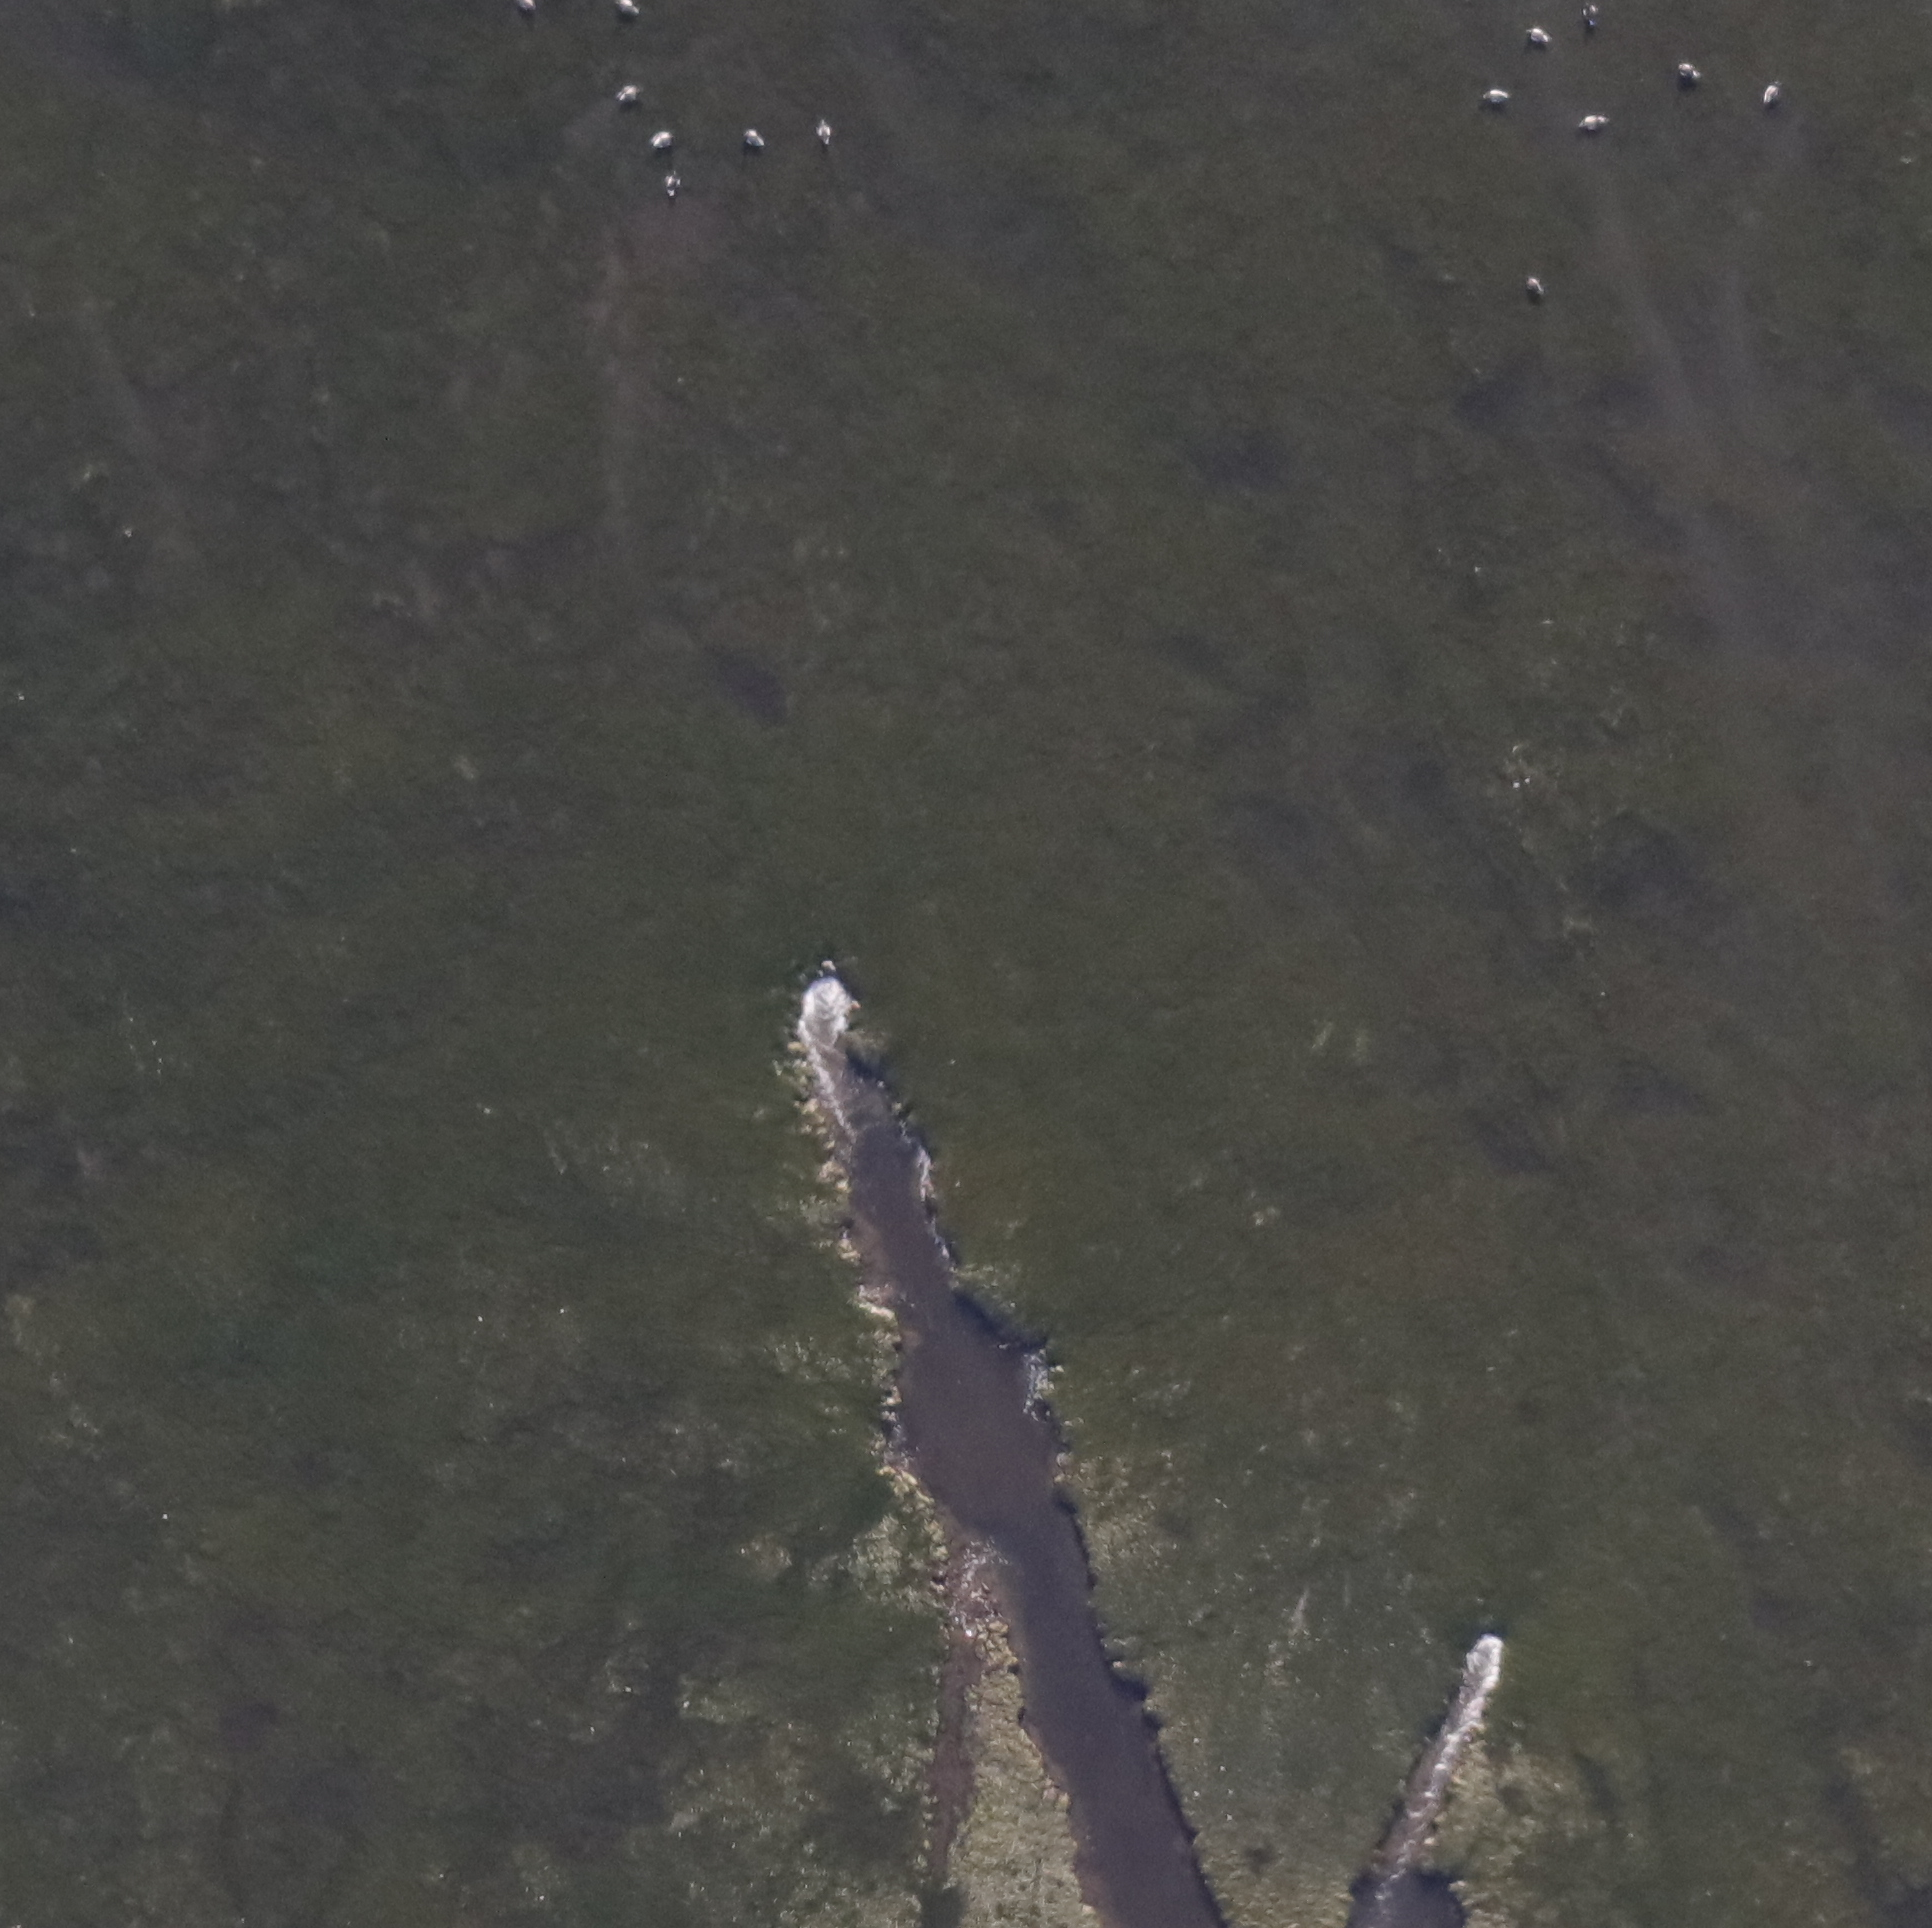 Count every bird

12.